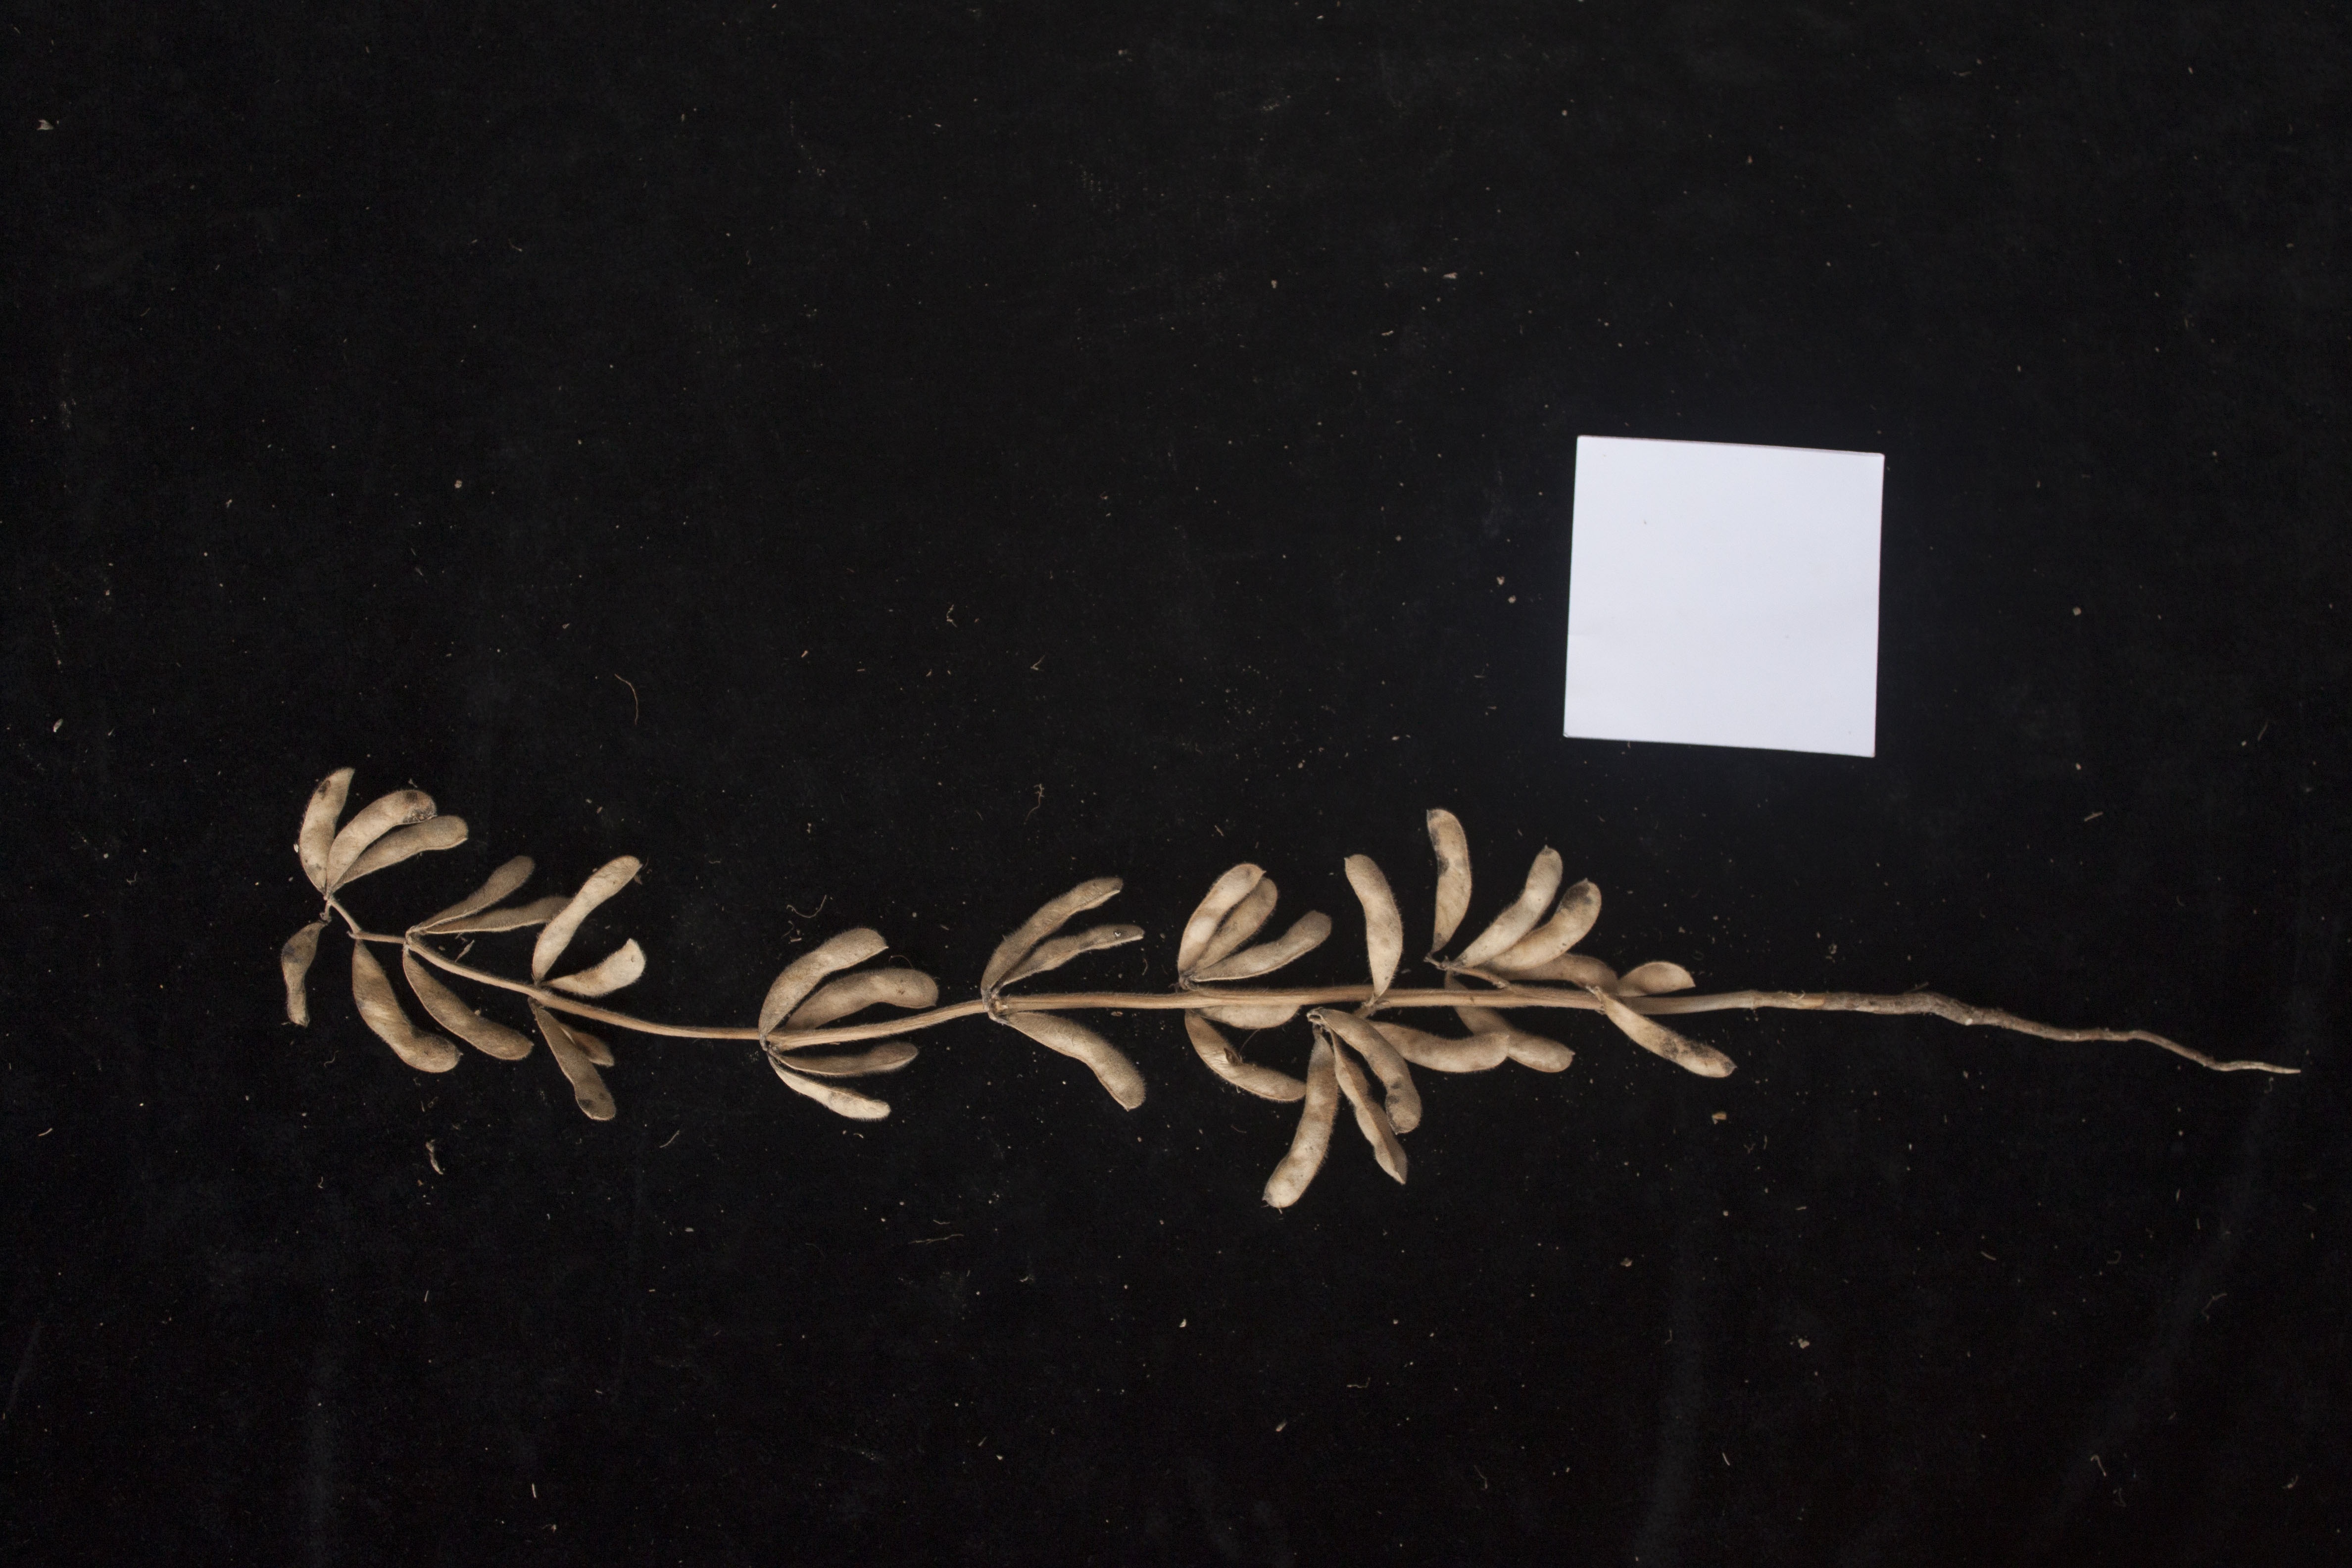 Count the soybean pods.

35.